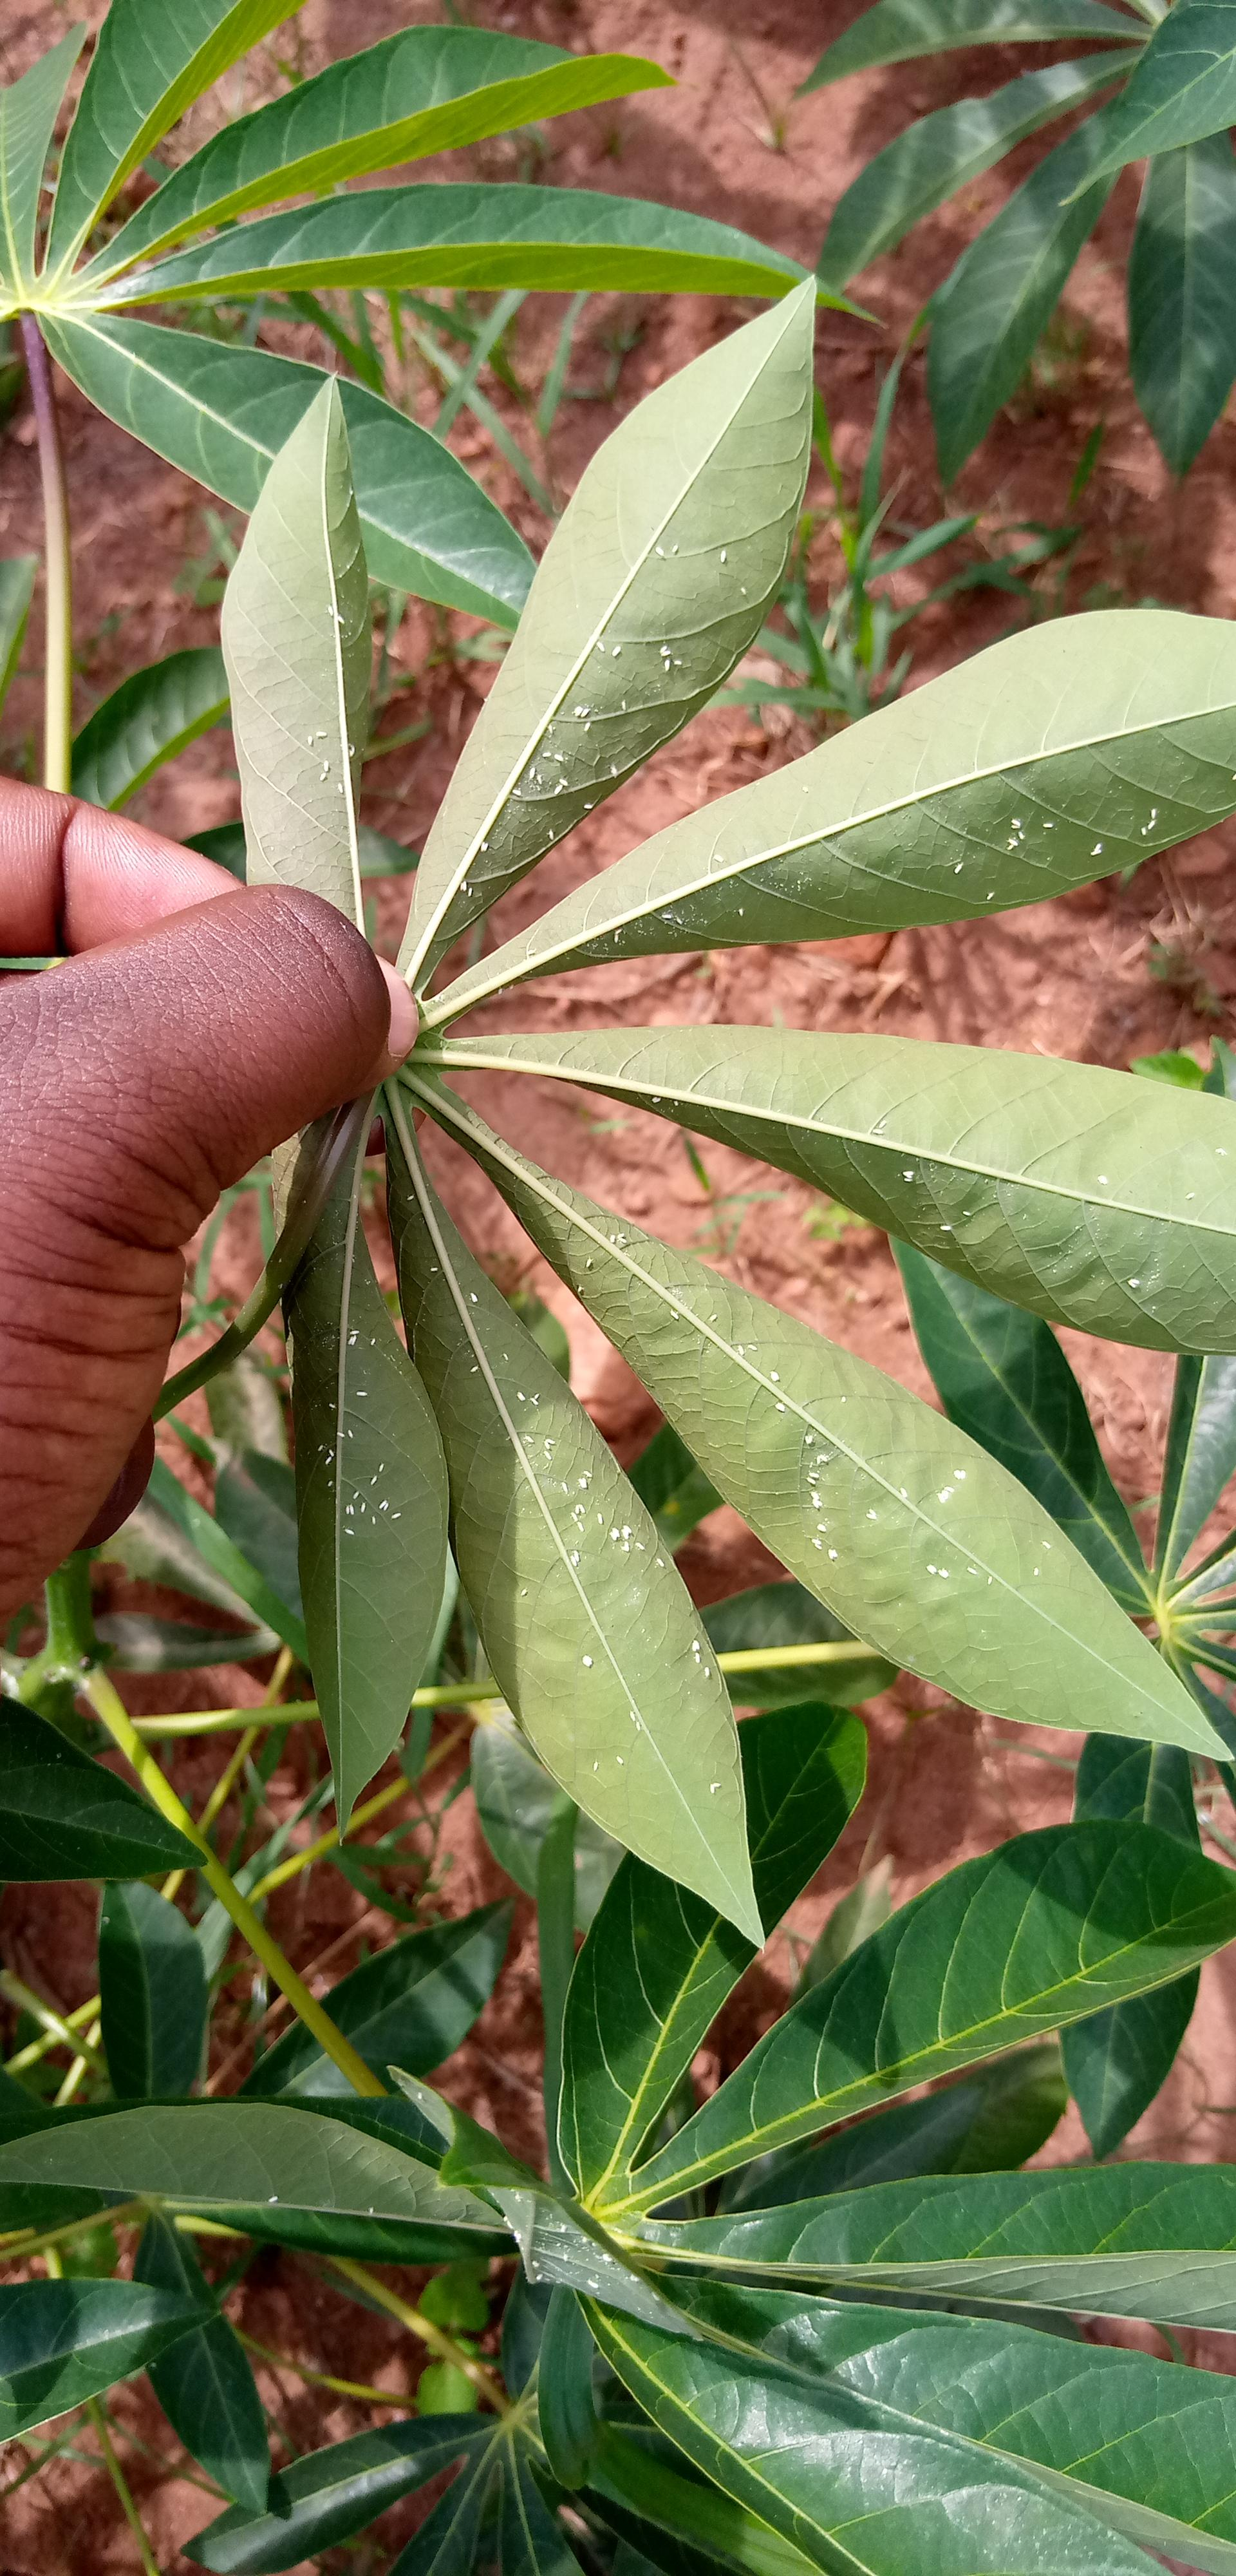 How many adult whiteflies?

182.